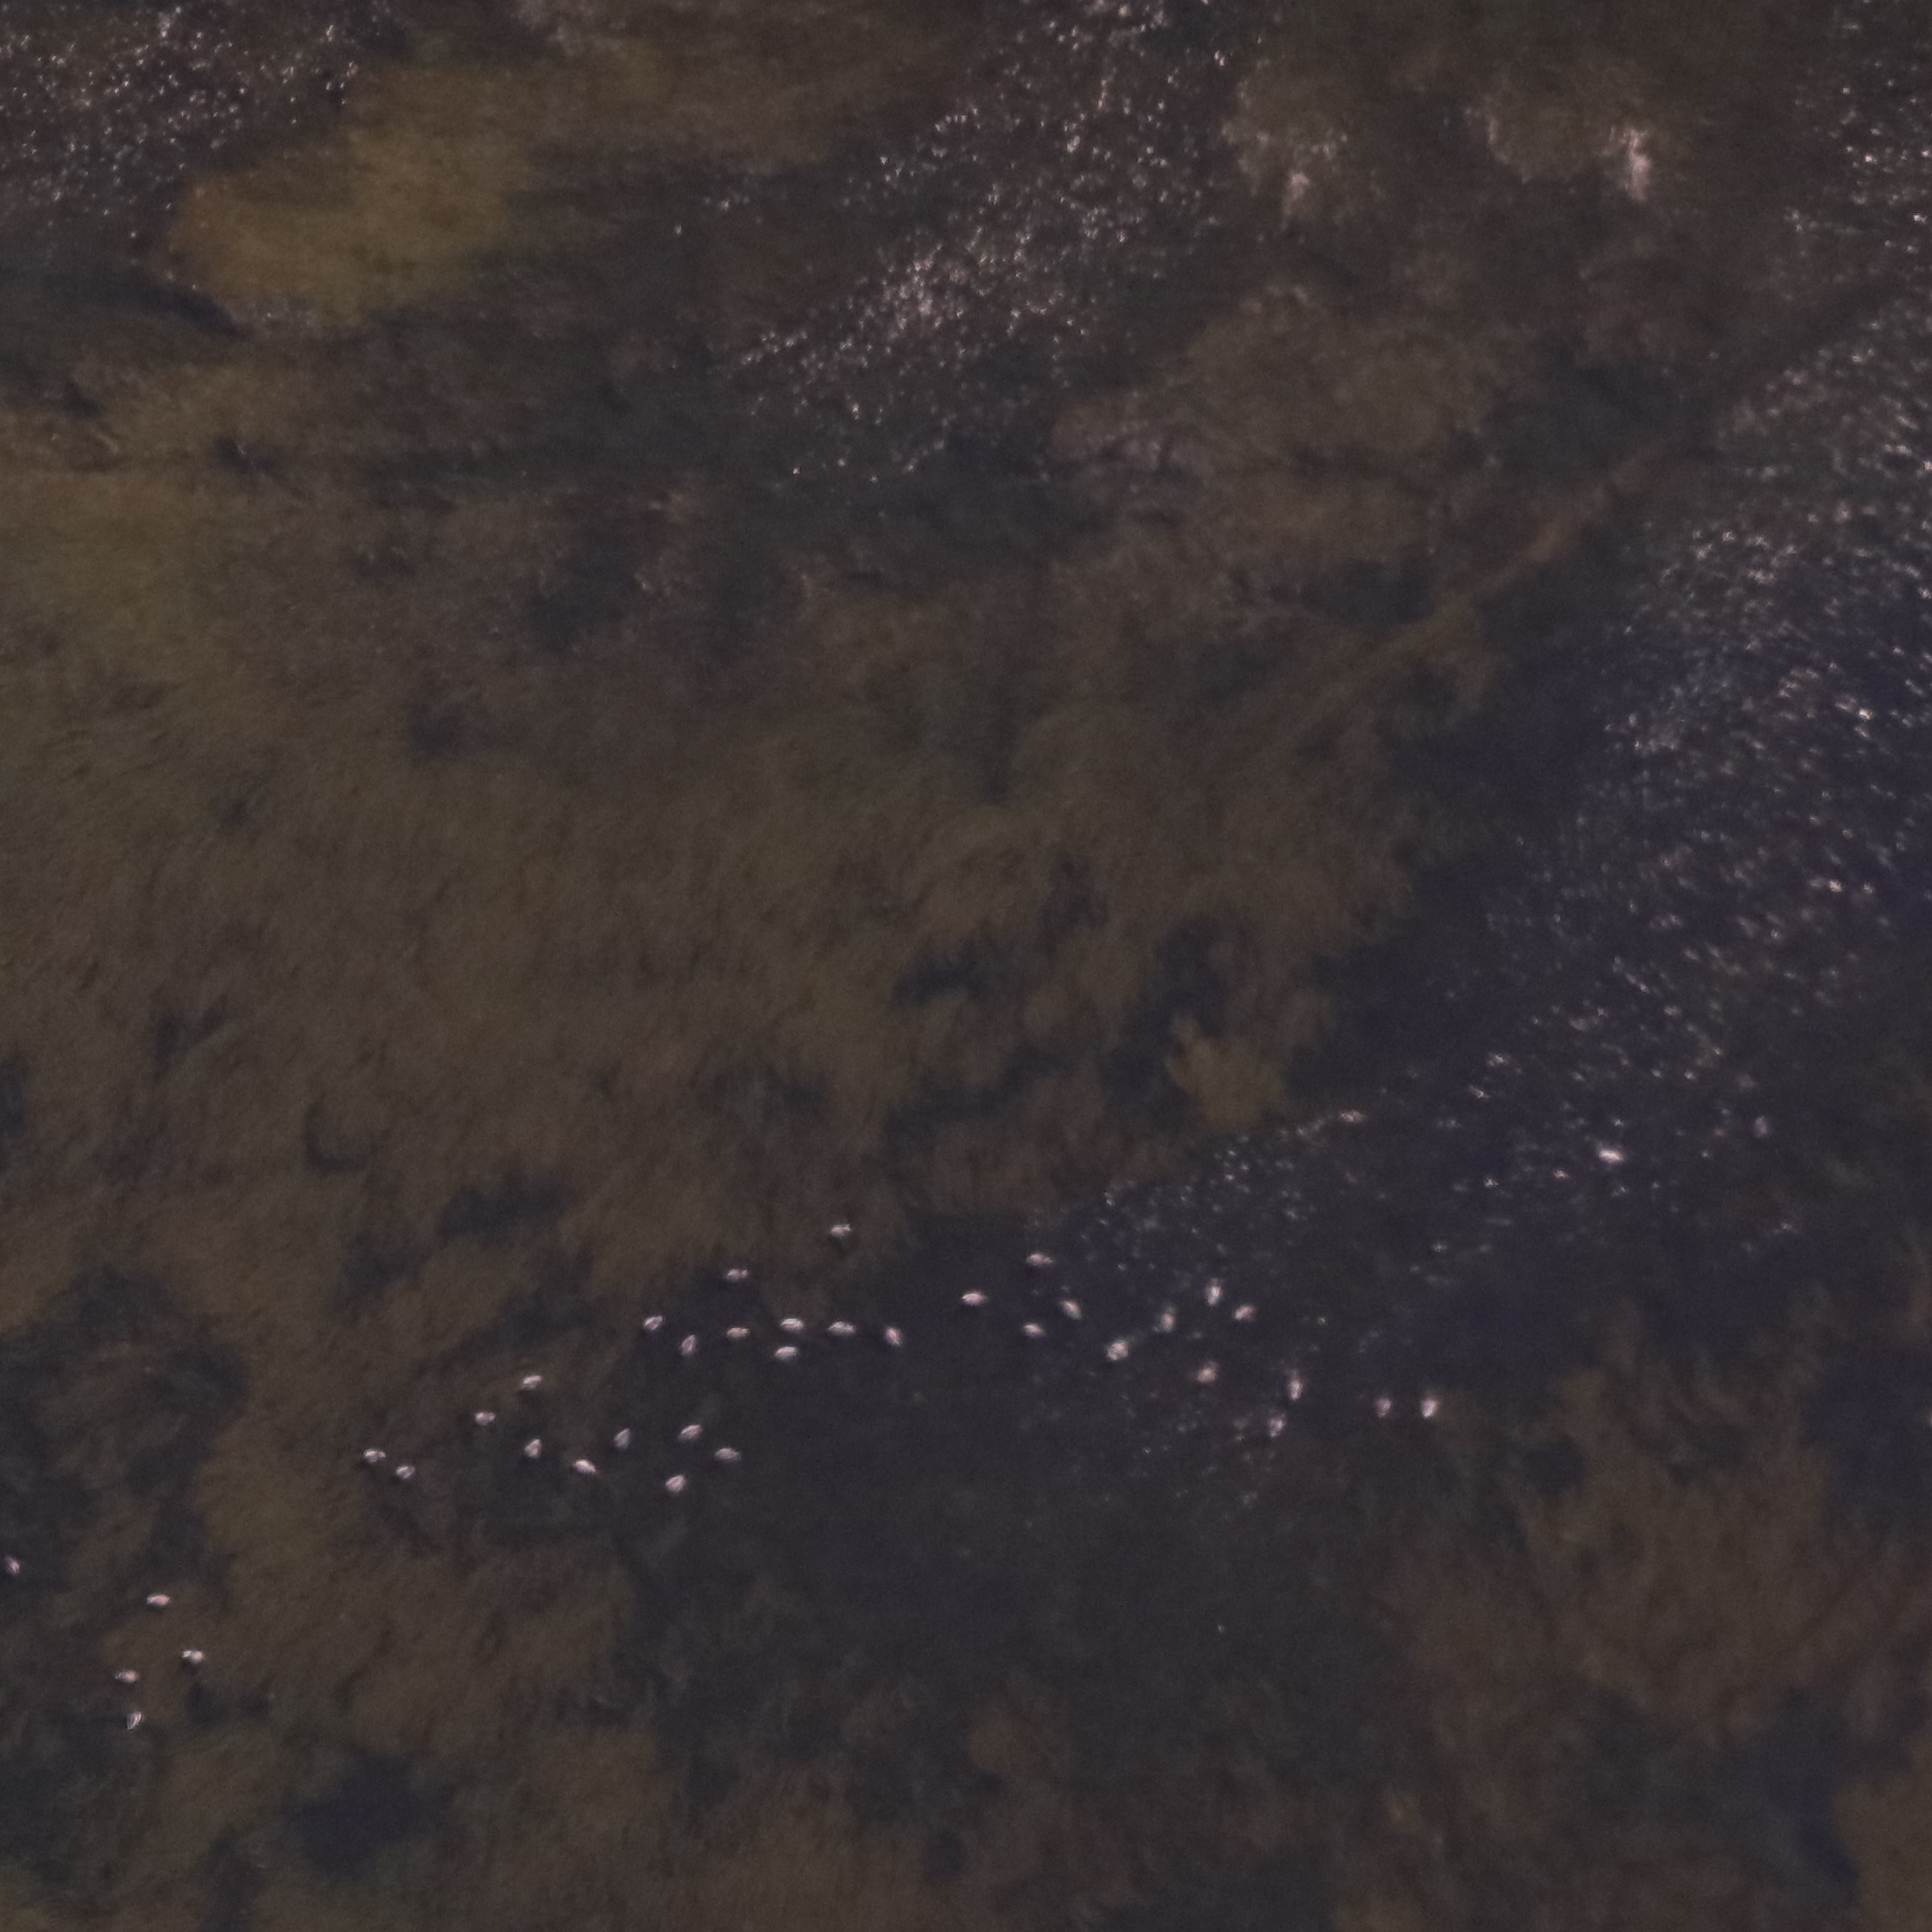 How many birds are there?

38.